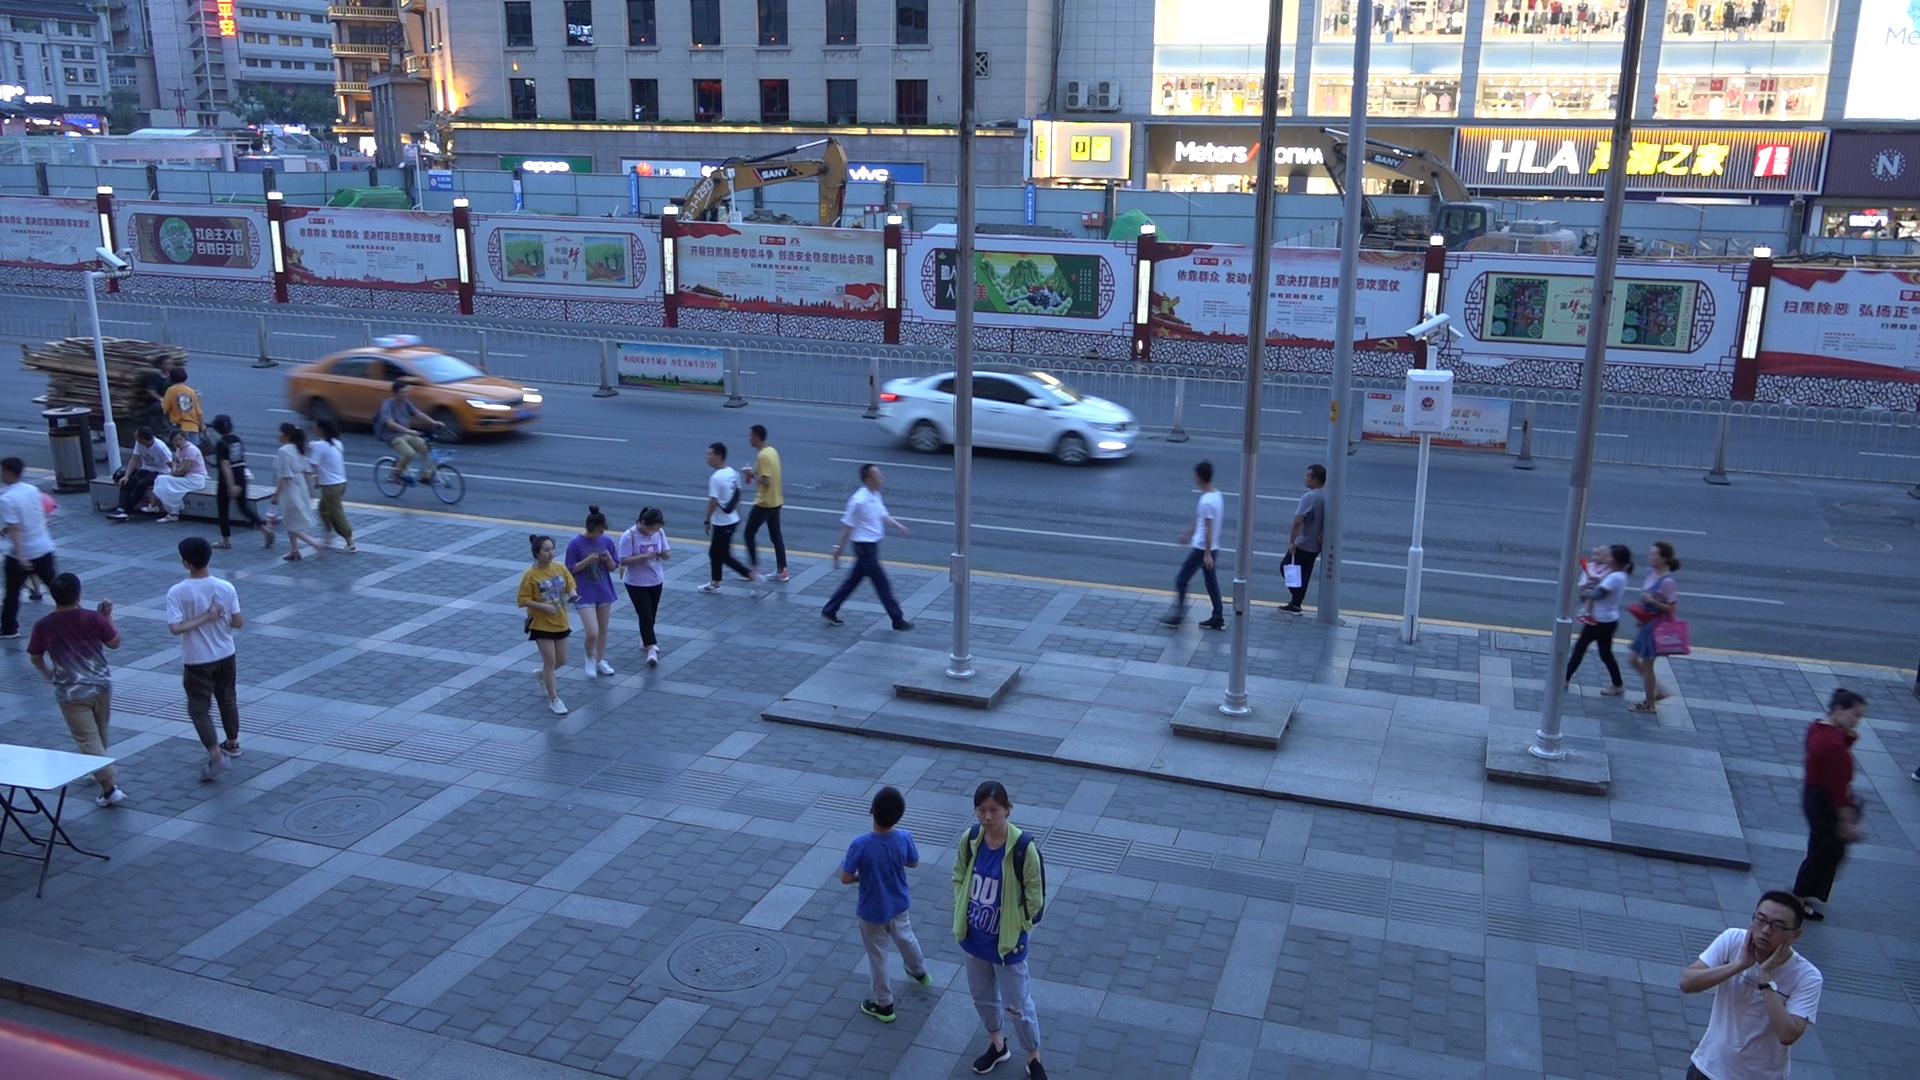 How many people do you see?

25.